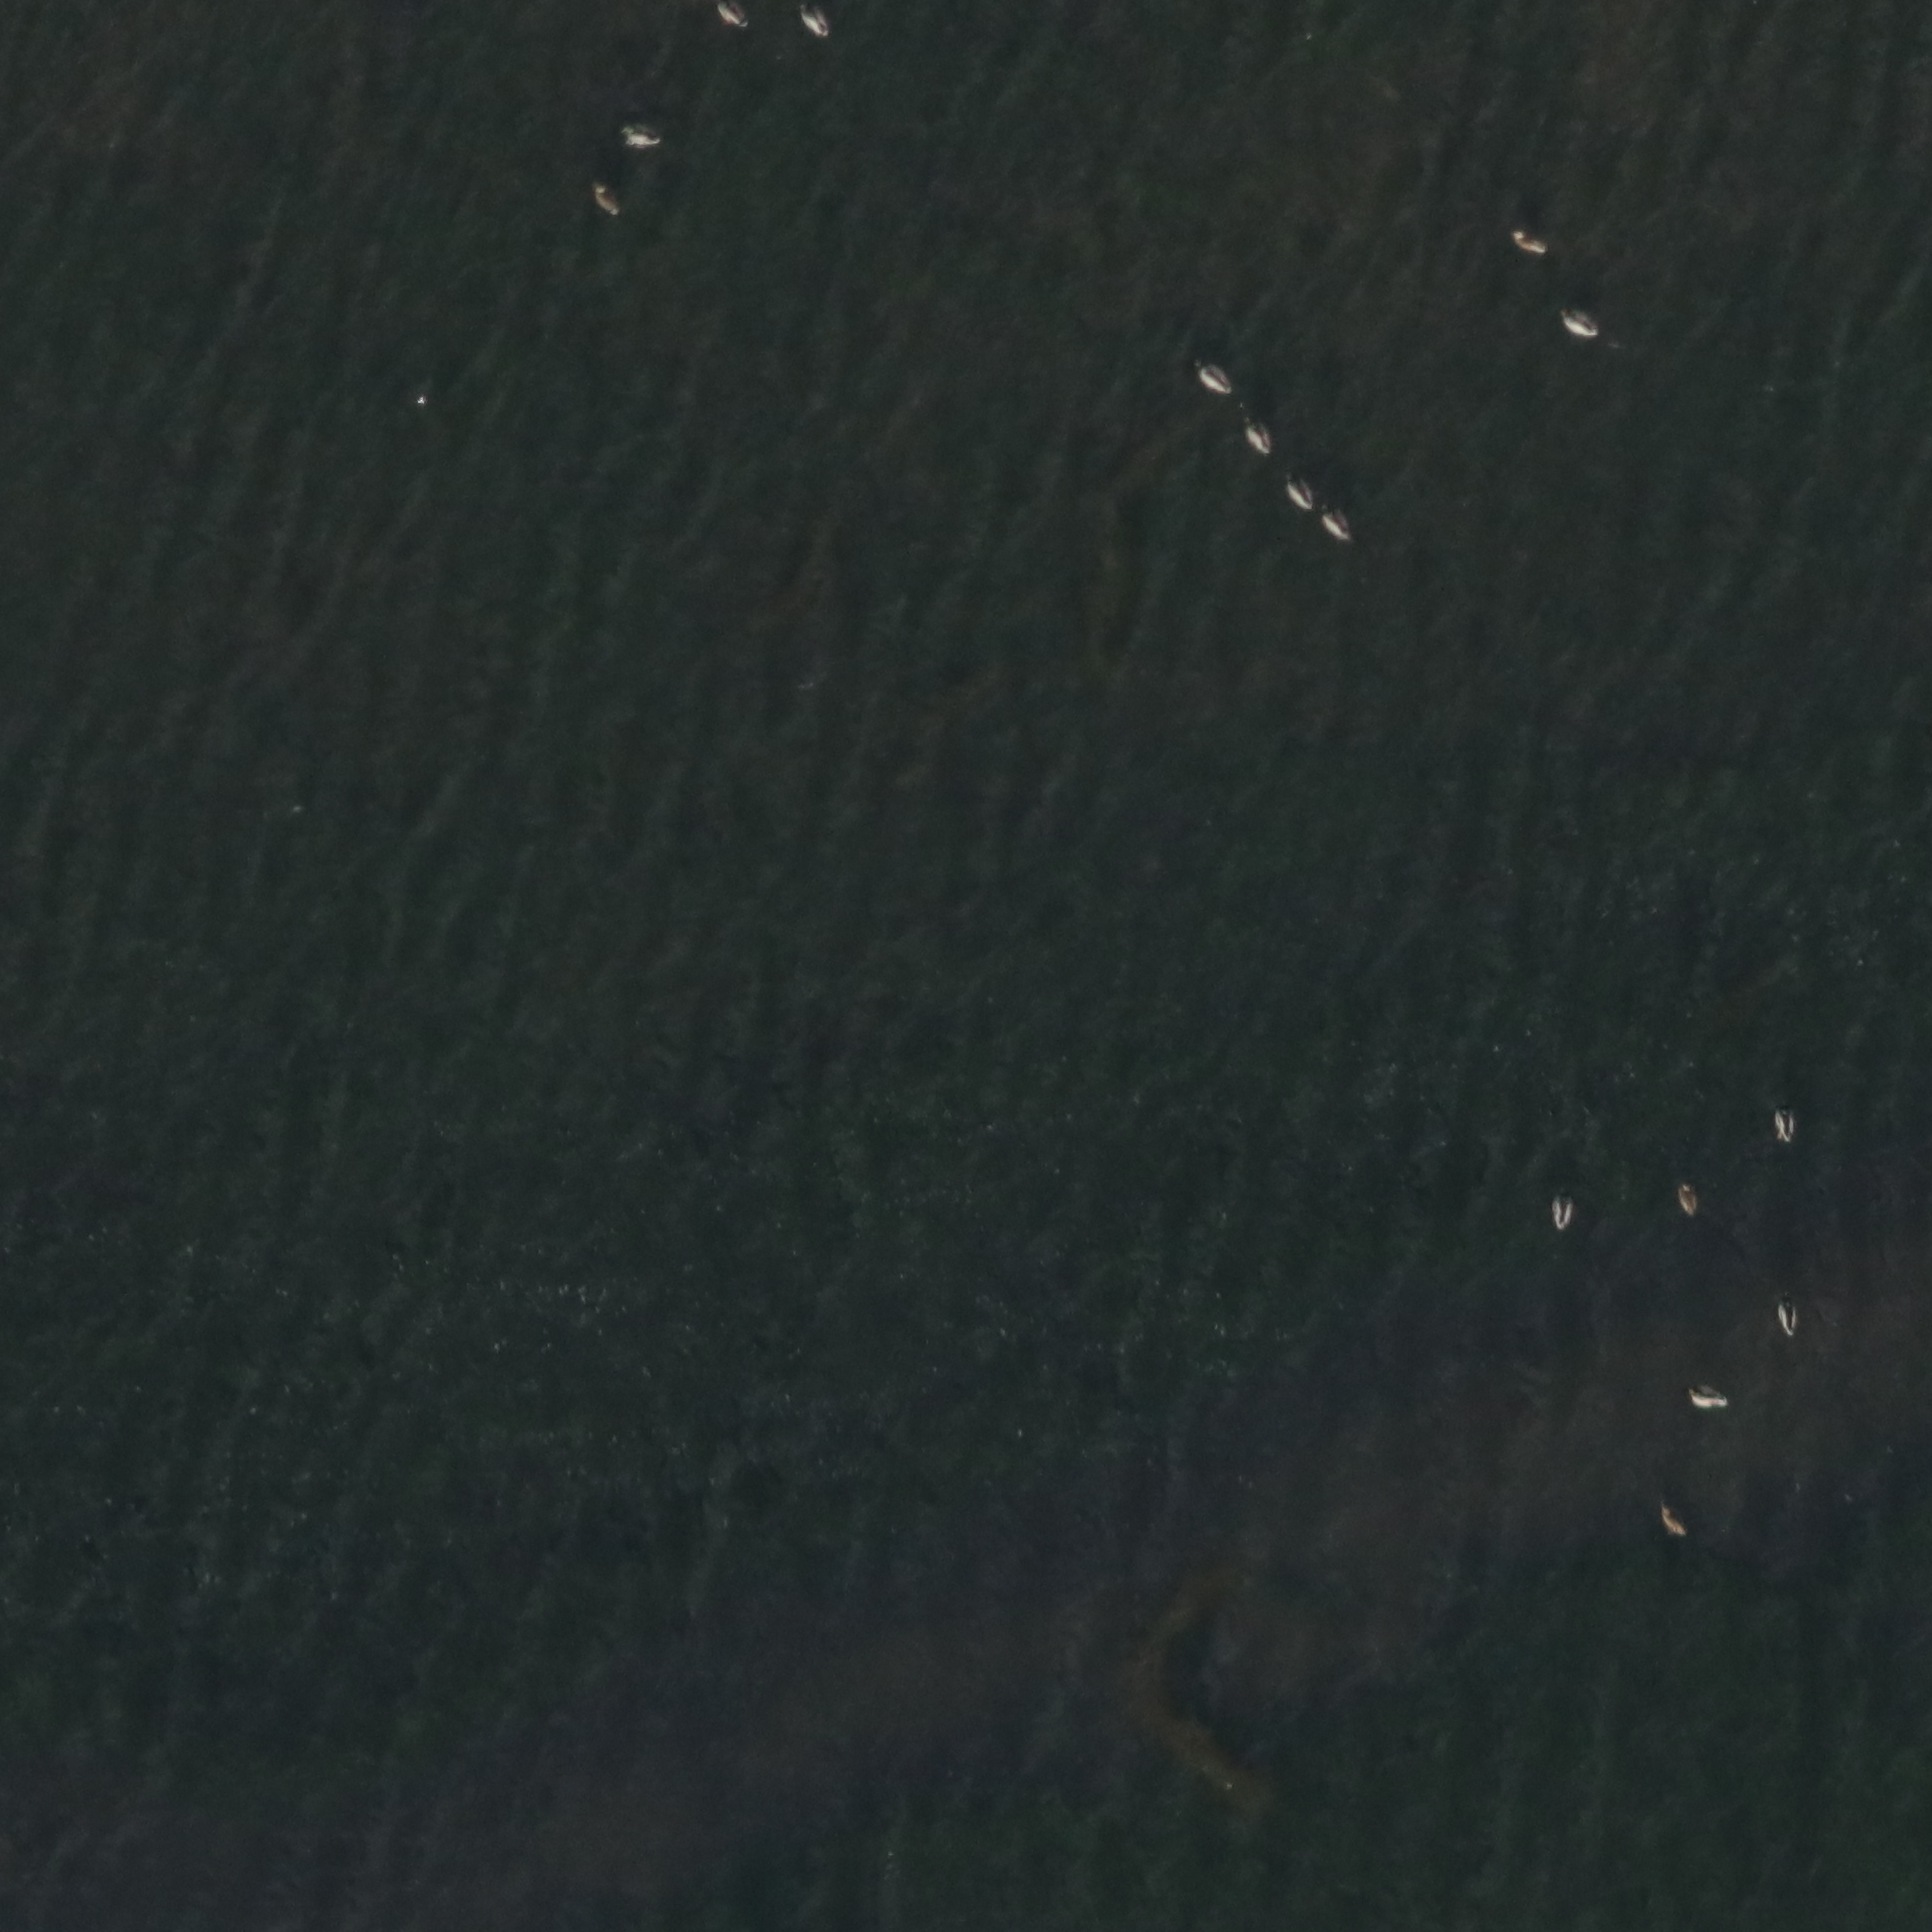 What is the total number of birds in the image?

16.